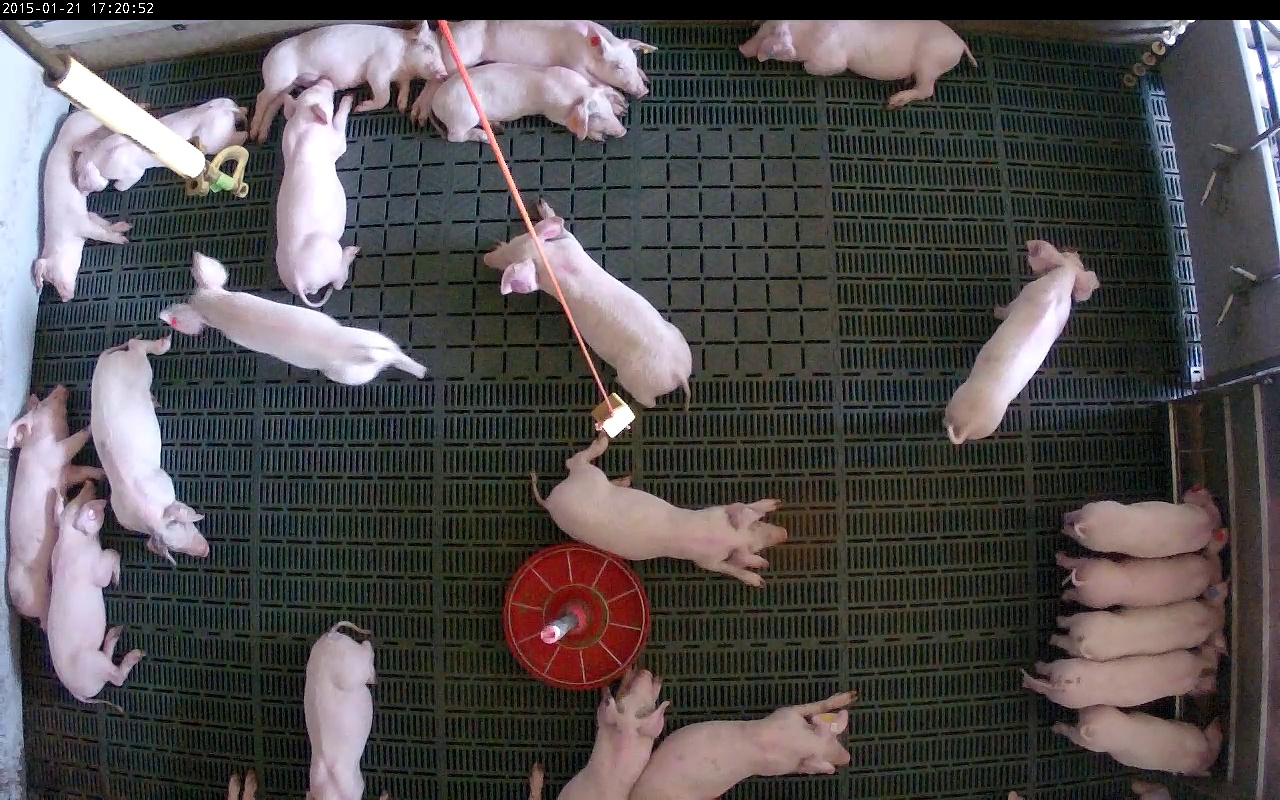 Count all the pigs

22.